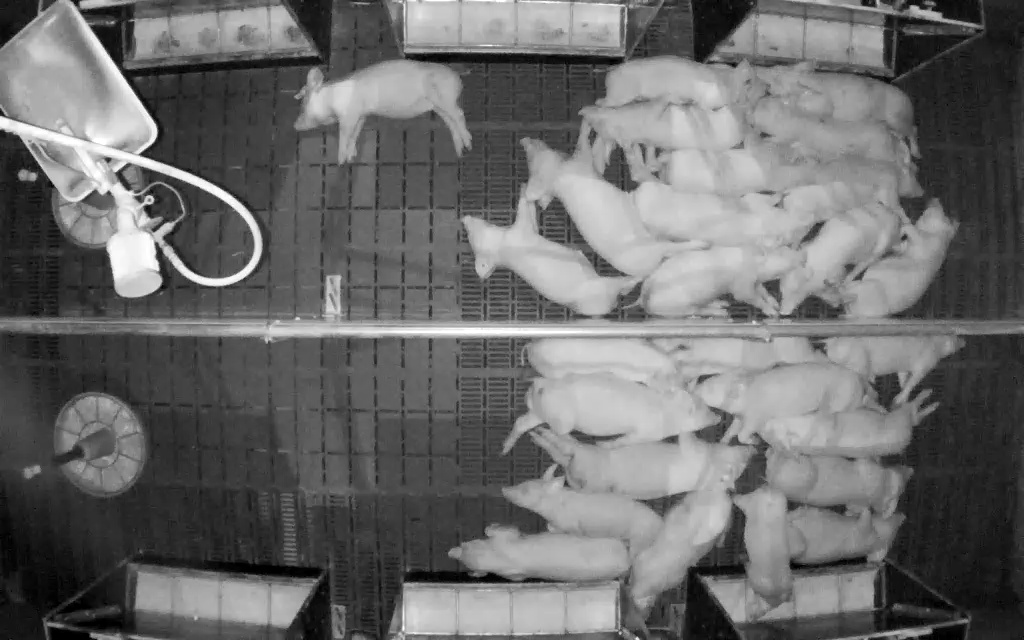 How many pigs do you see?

26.